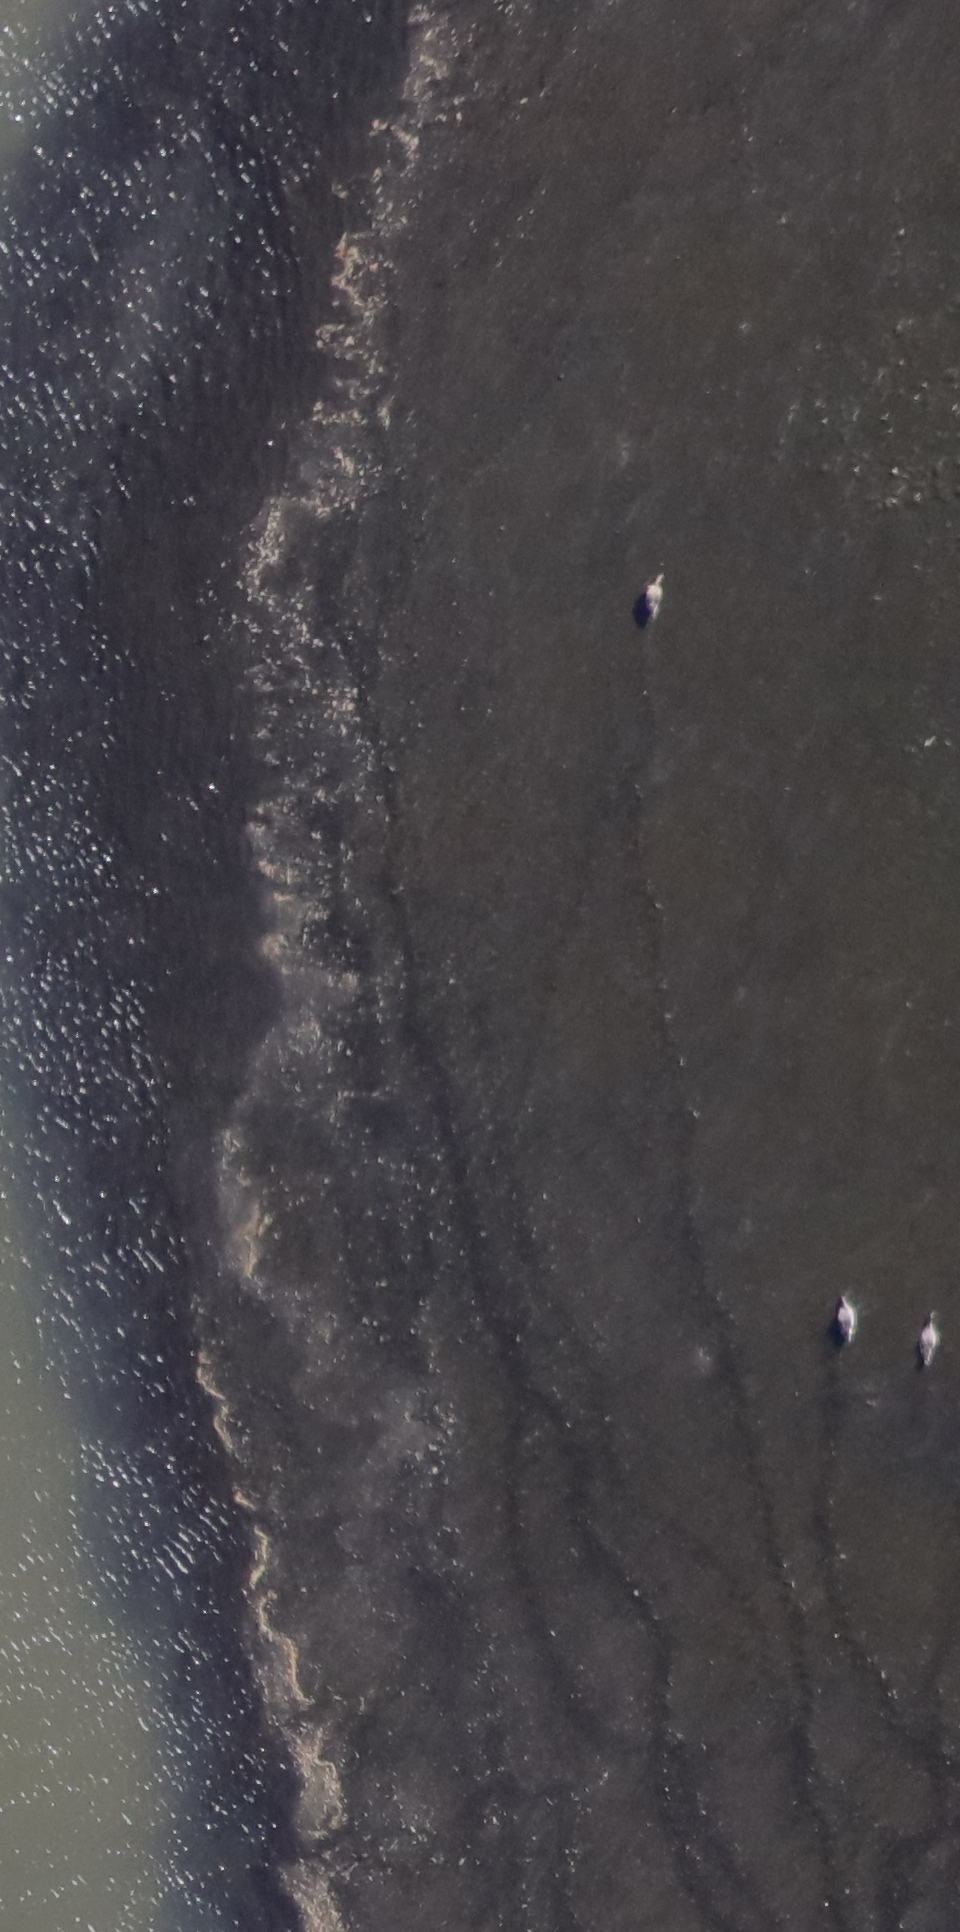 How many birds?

3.